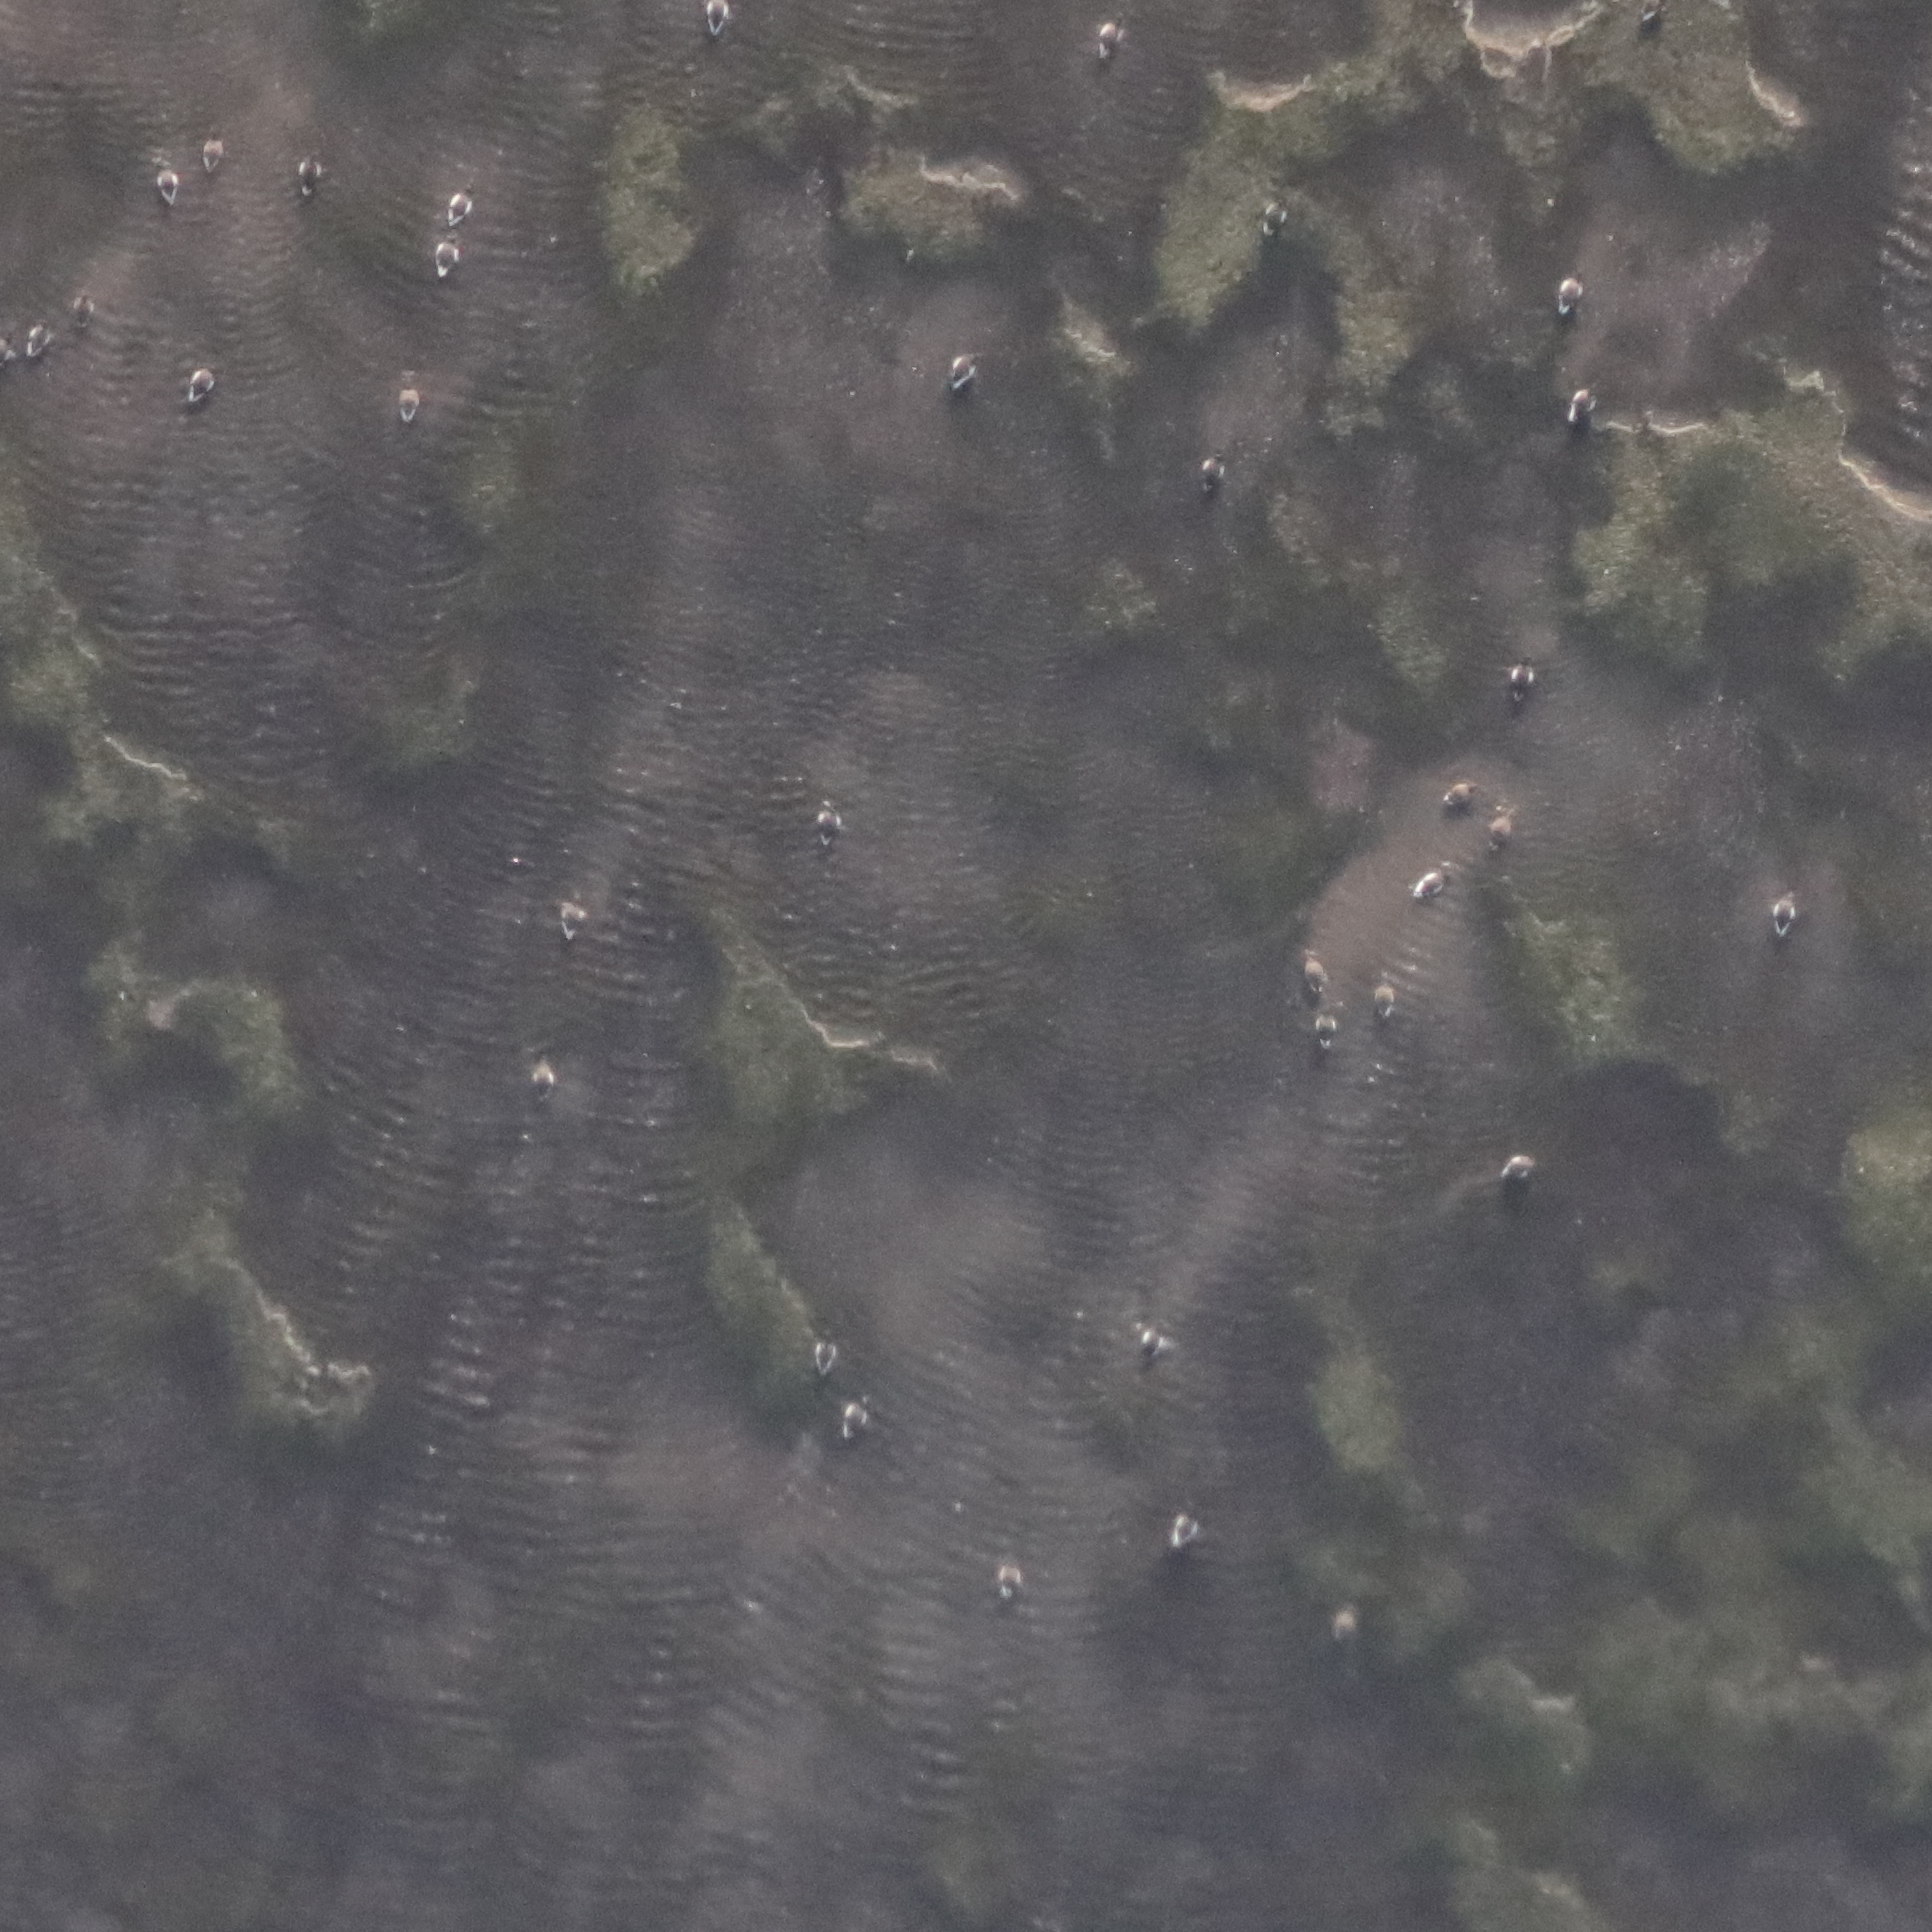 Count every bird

34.